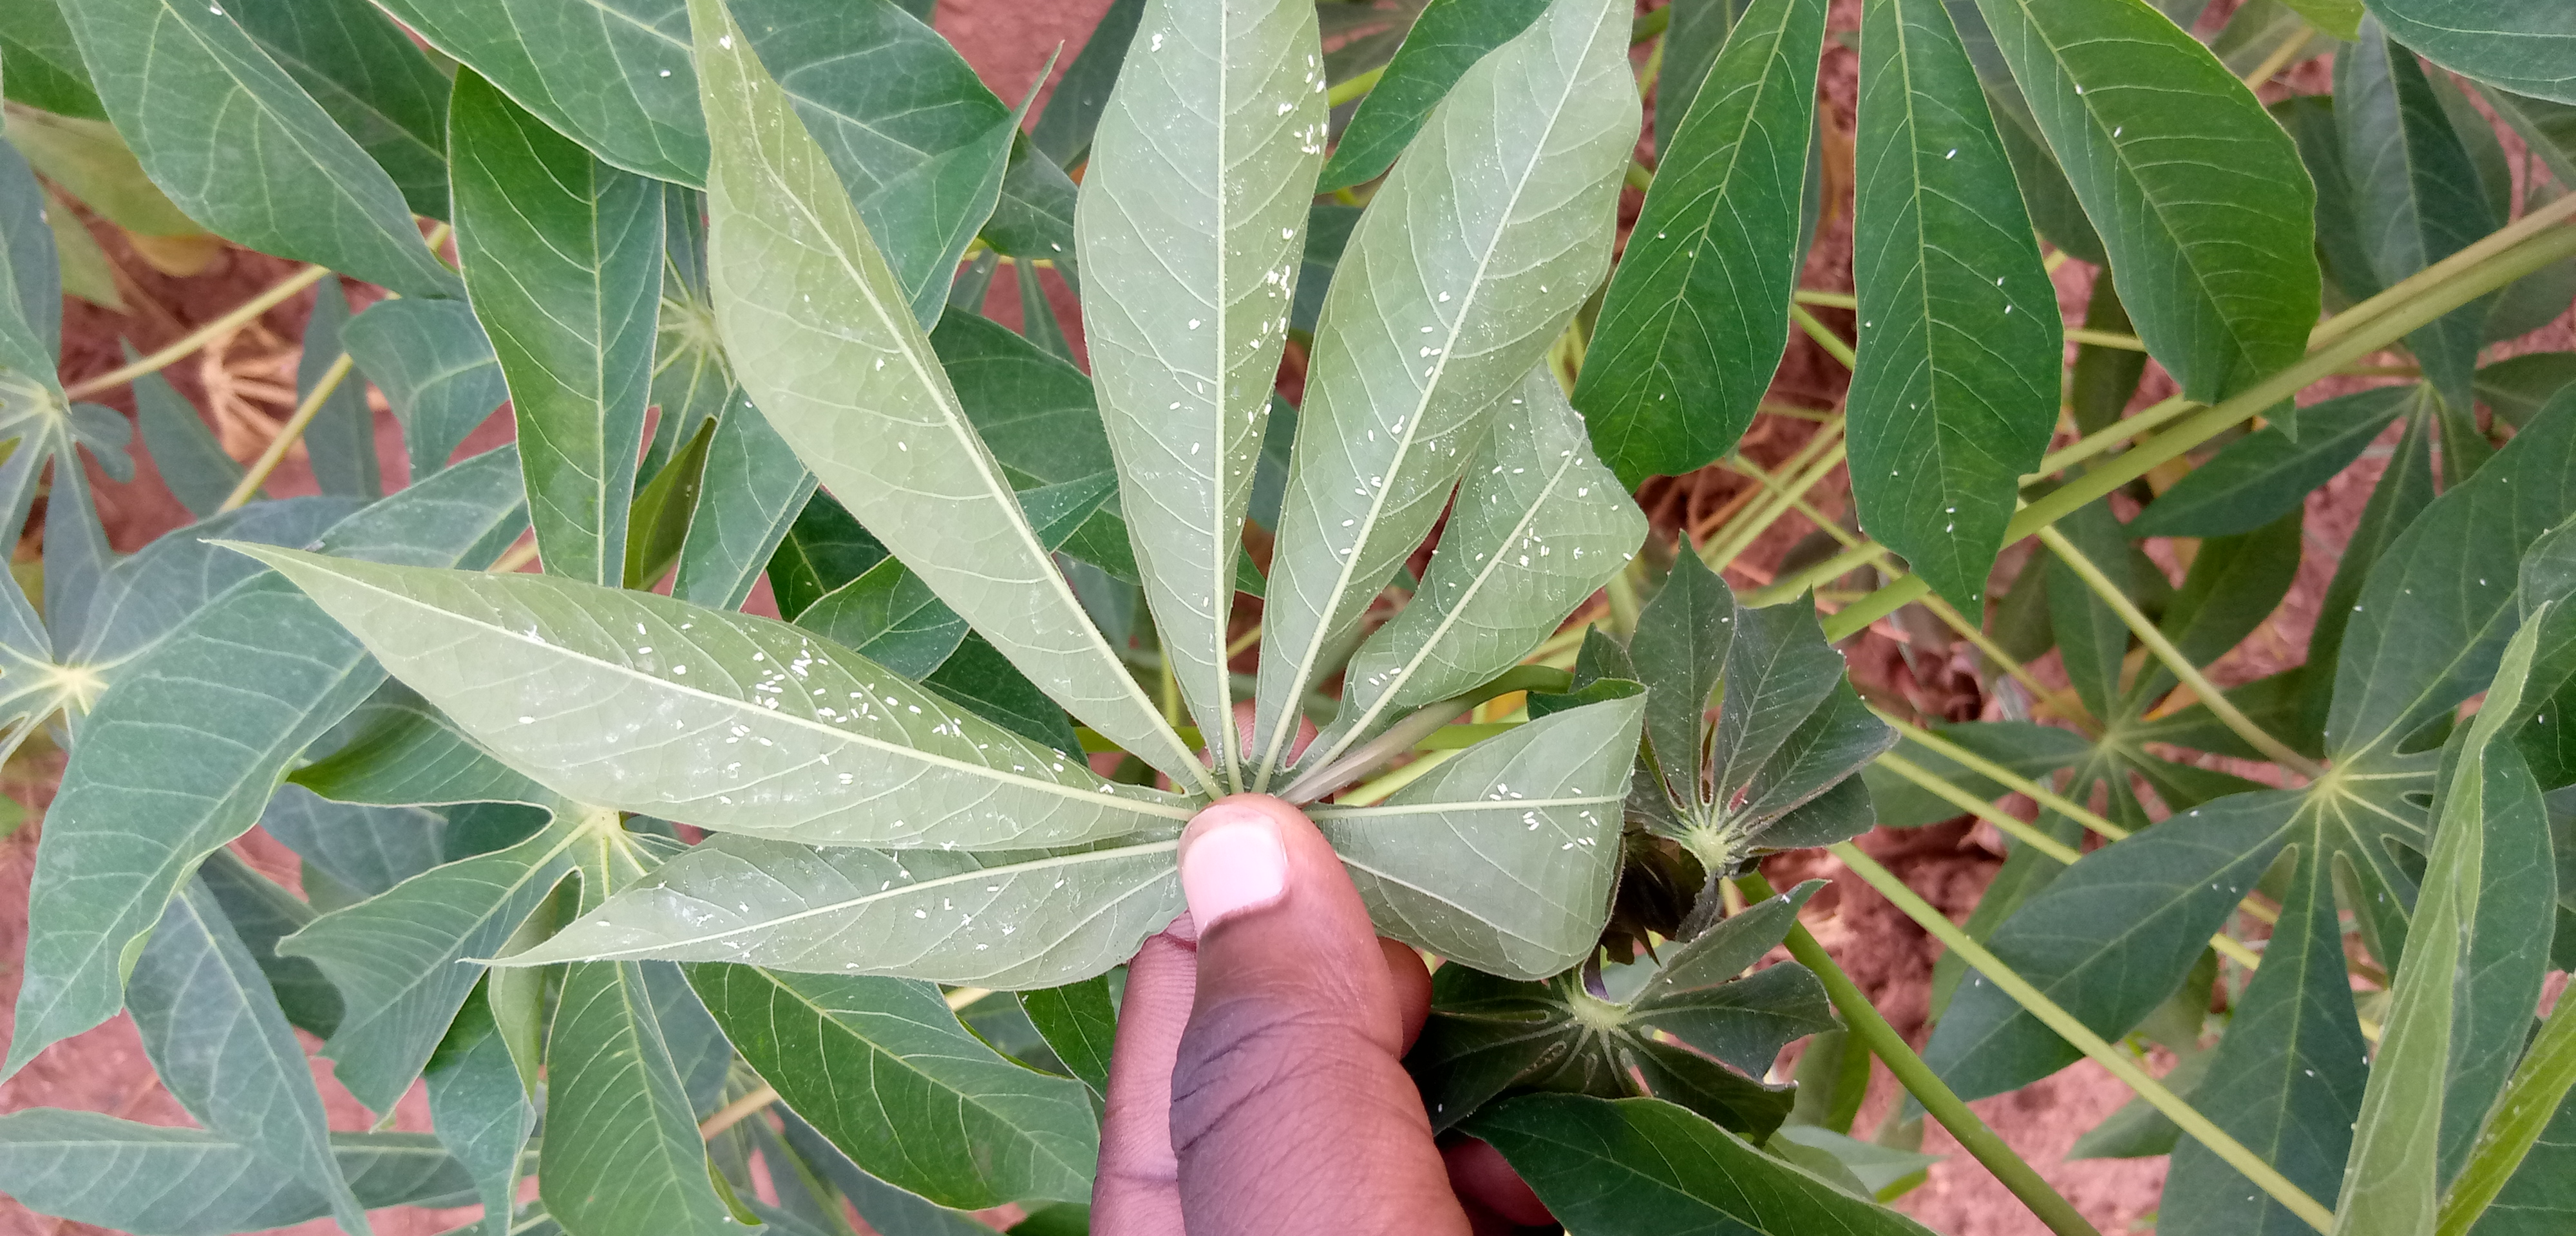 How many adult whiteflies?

207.